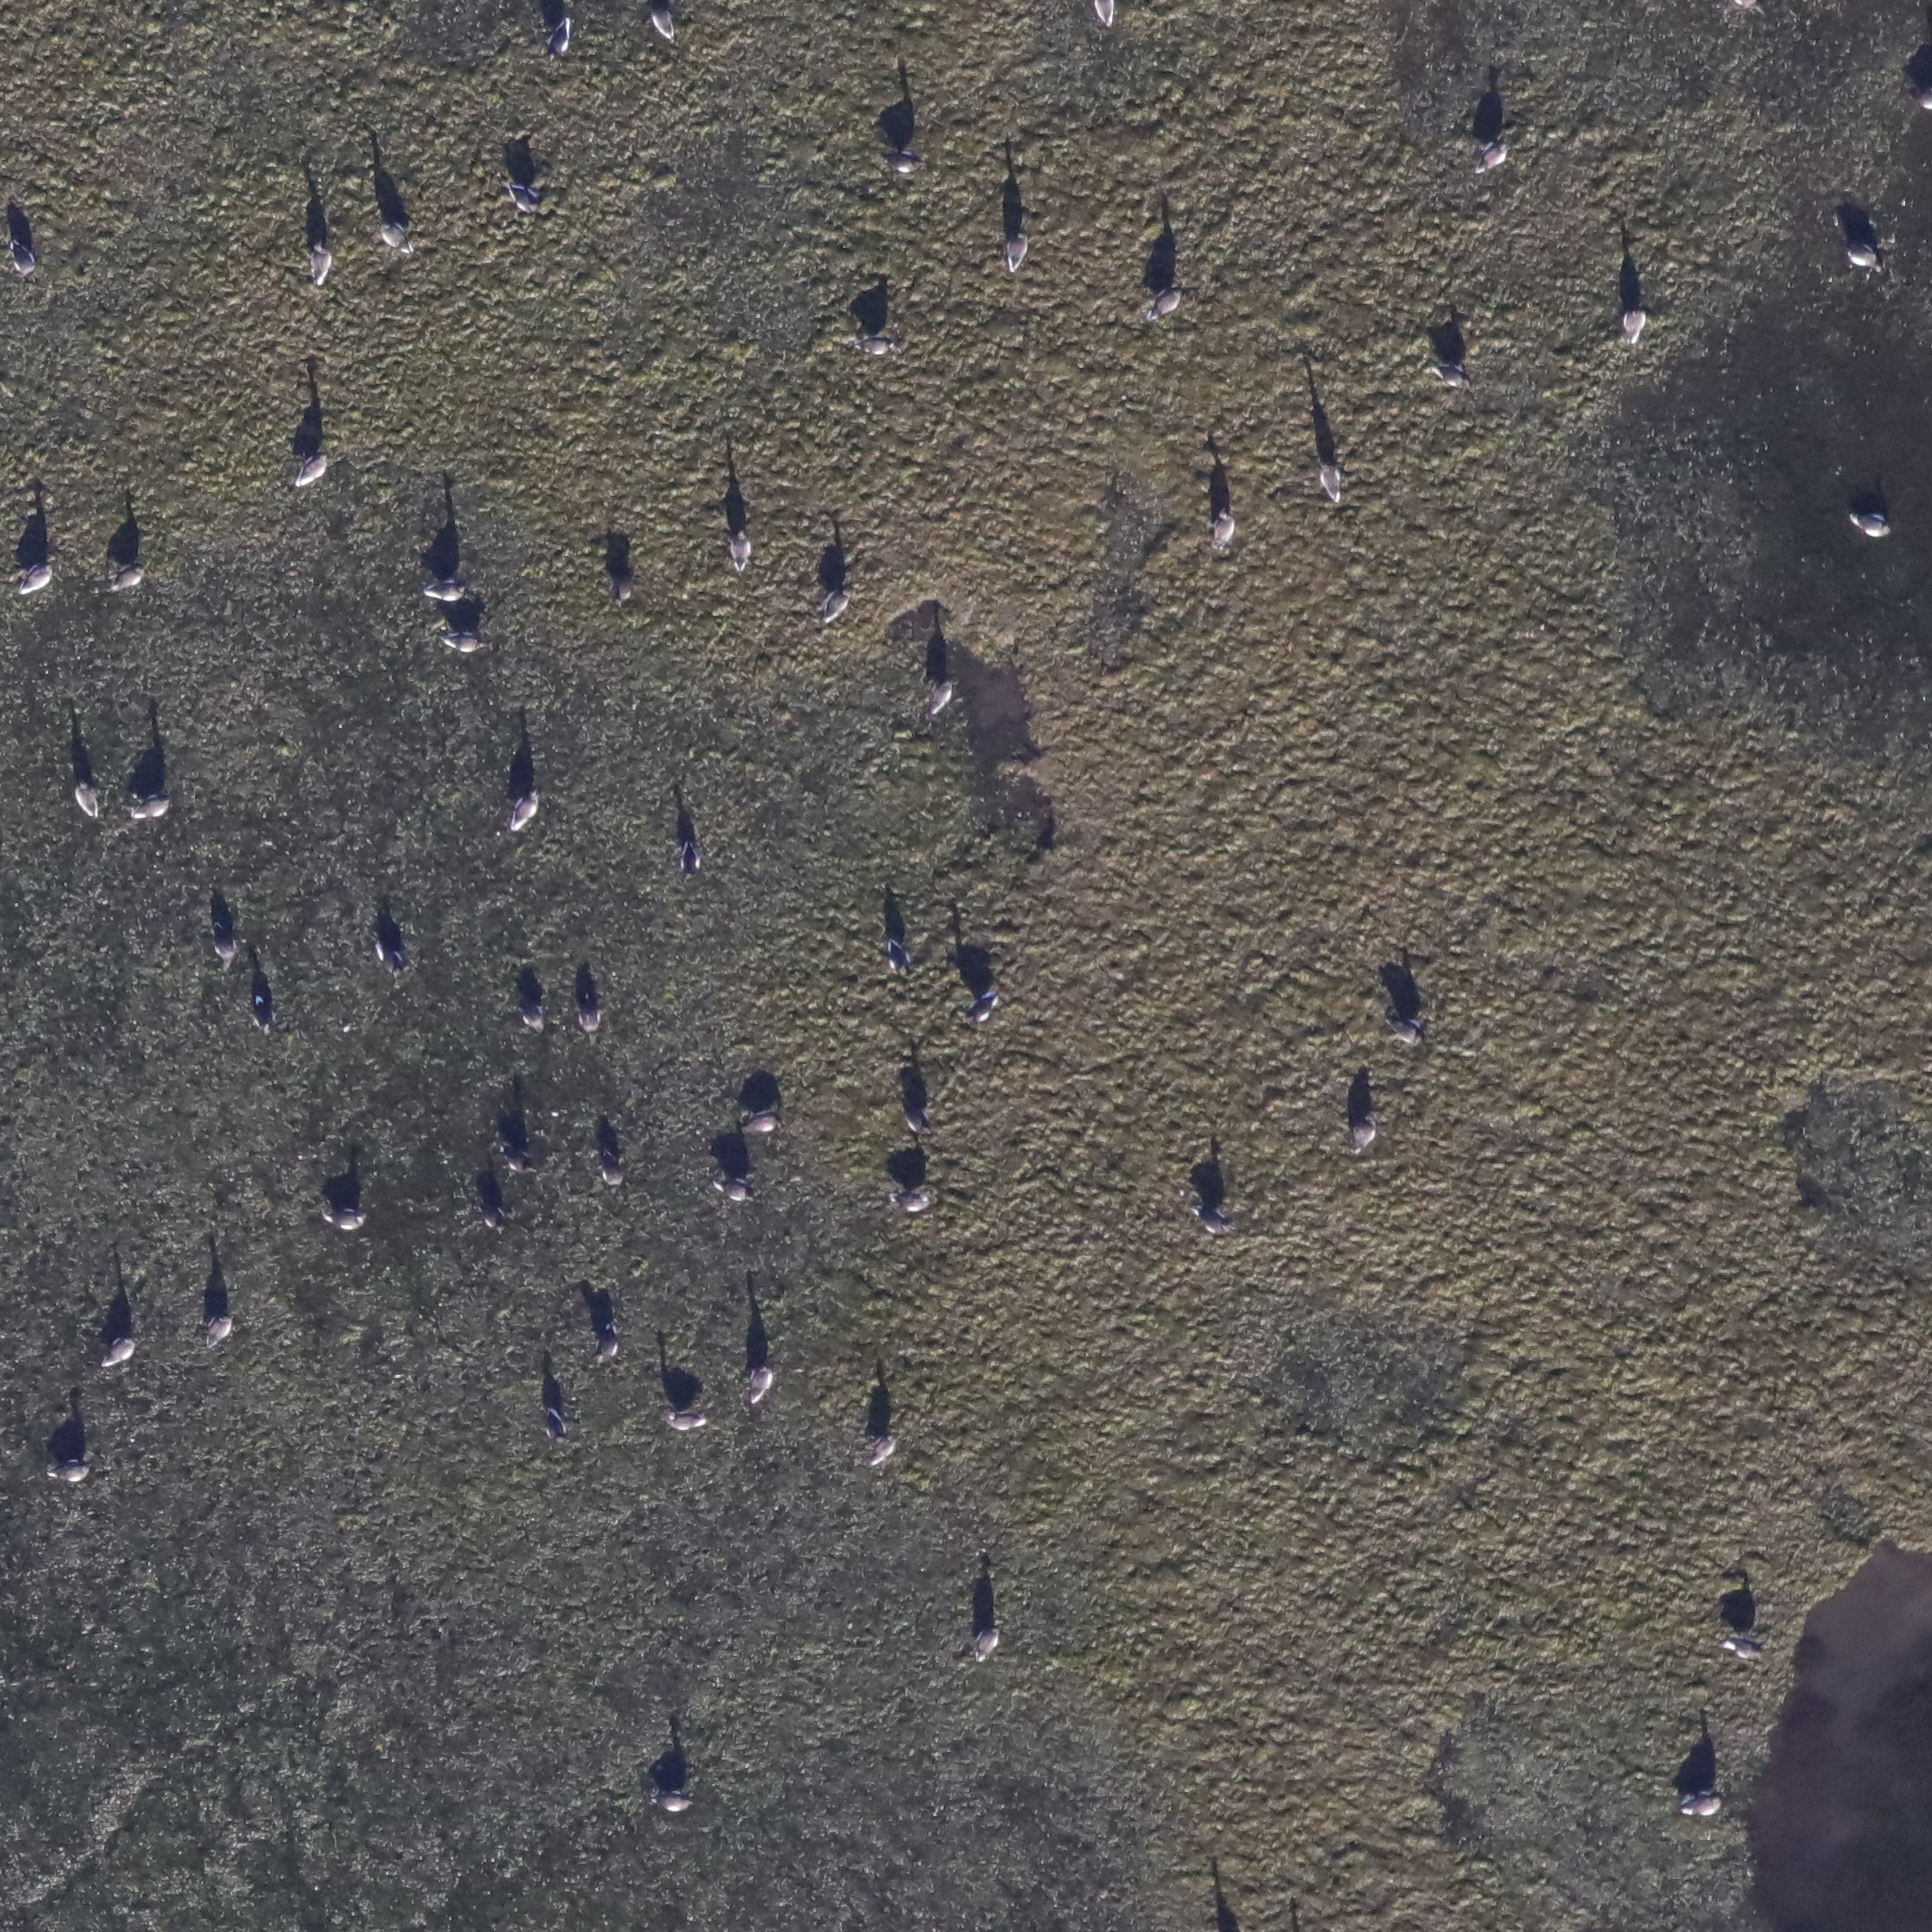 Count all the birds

62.